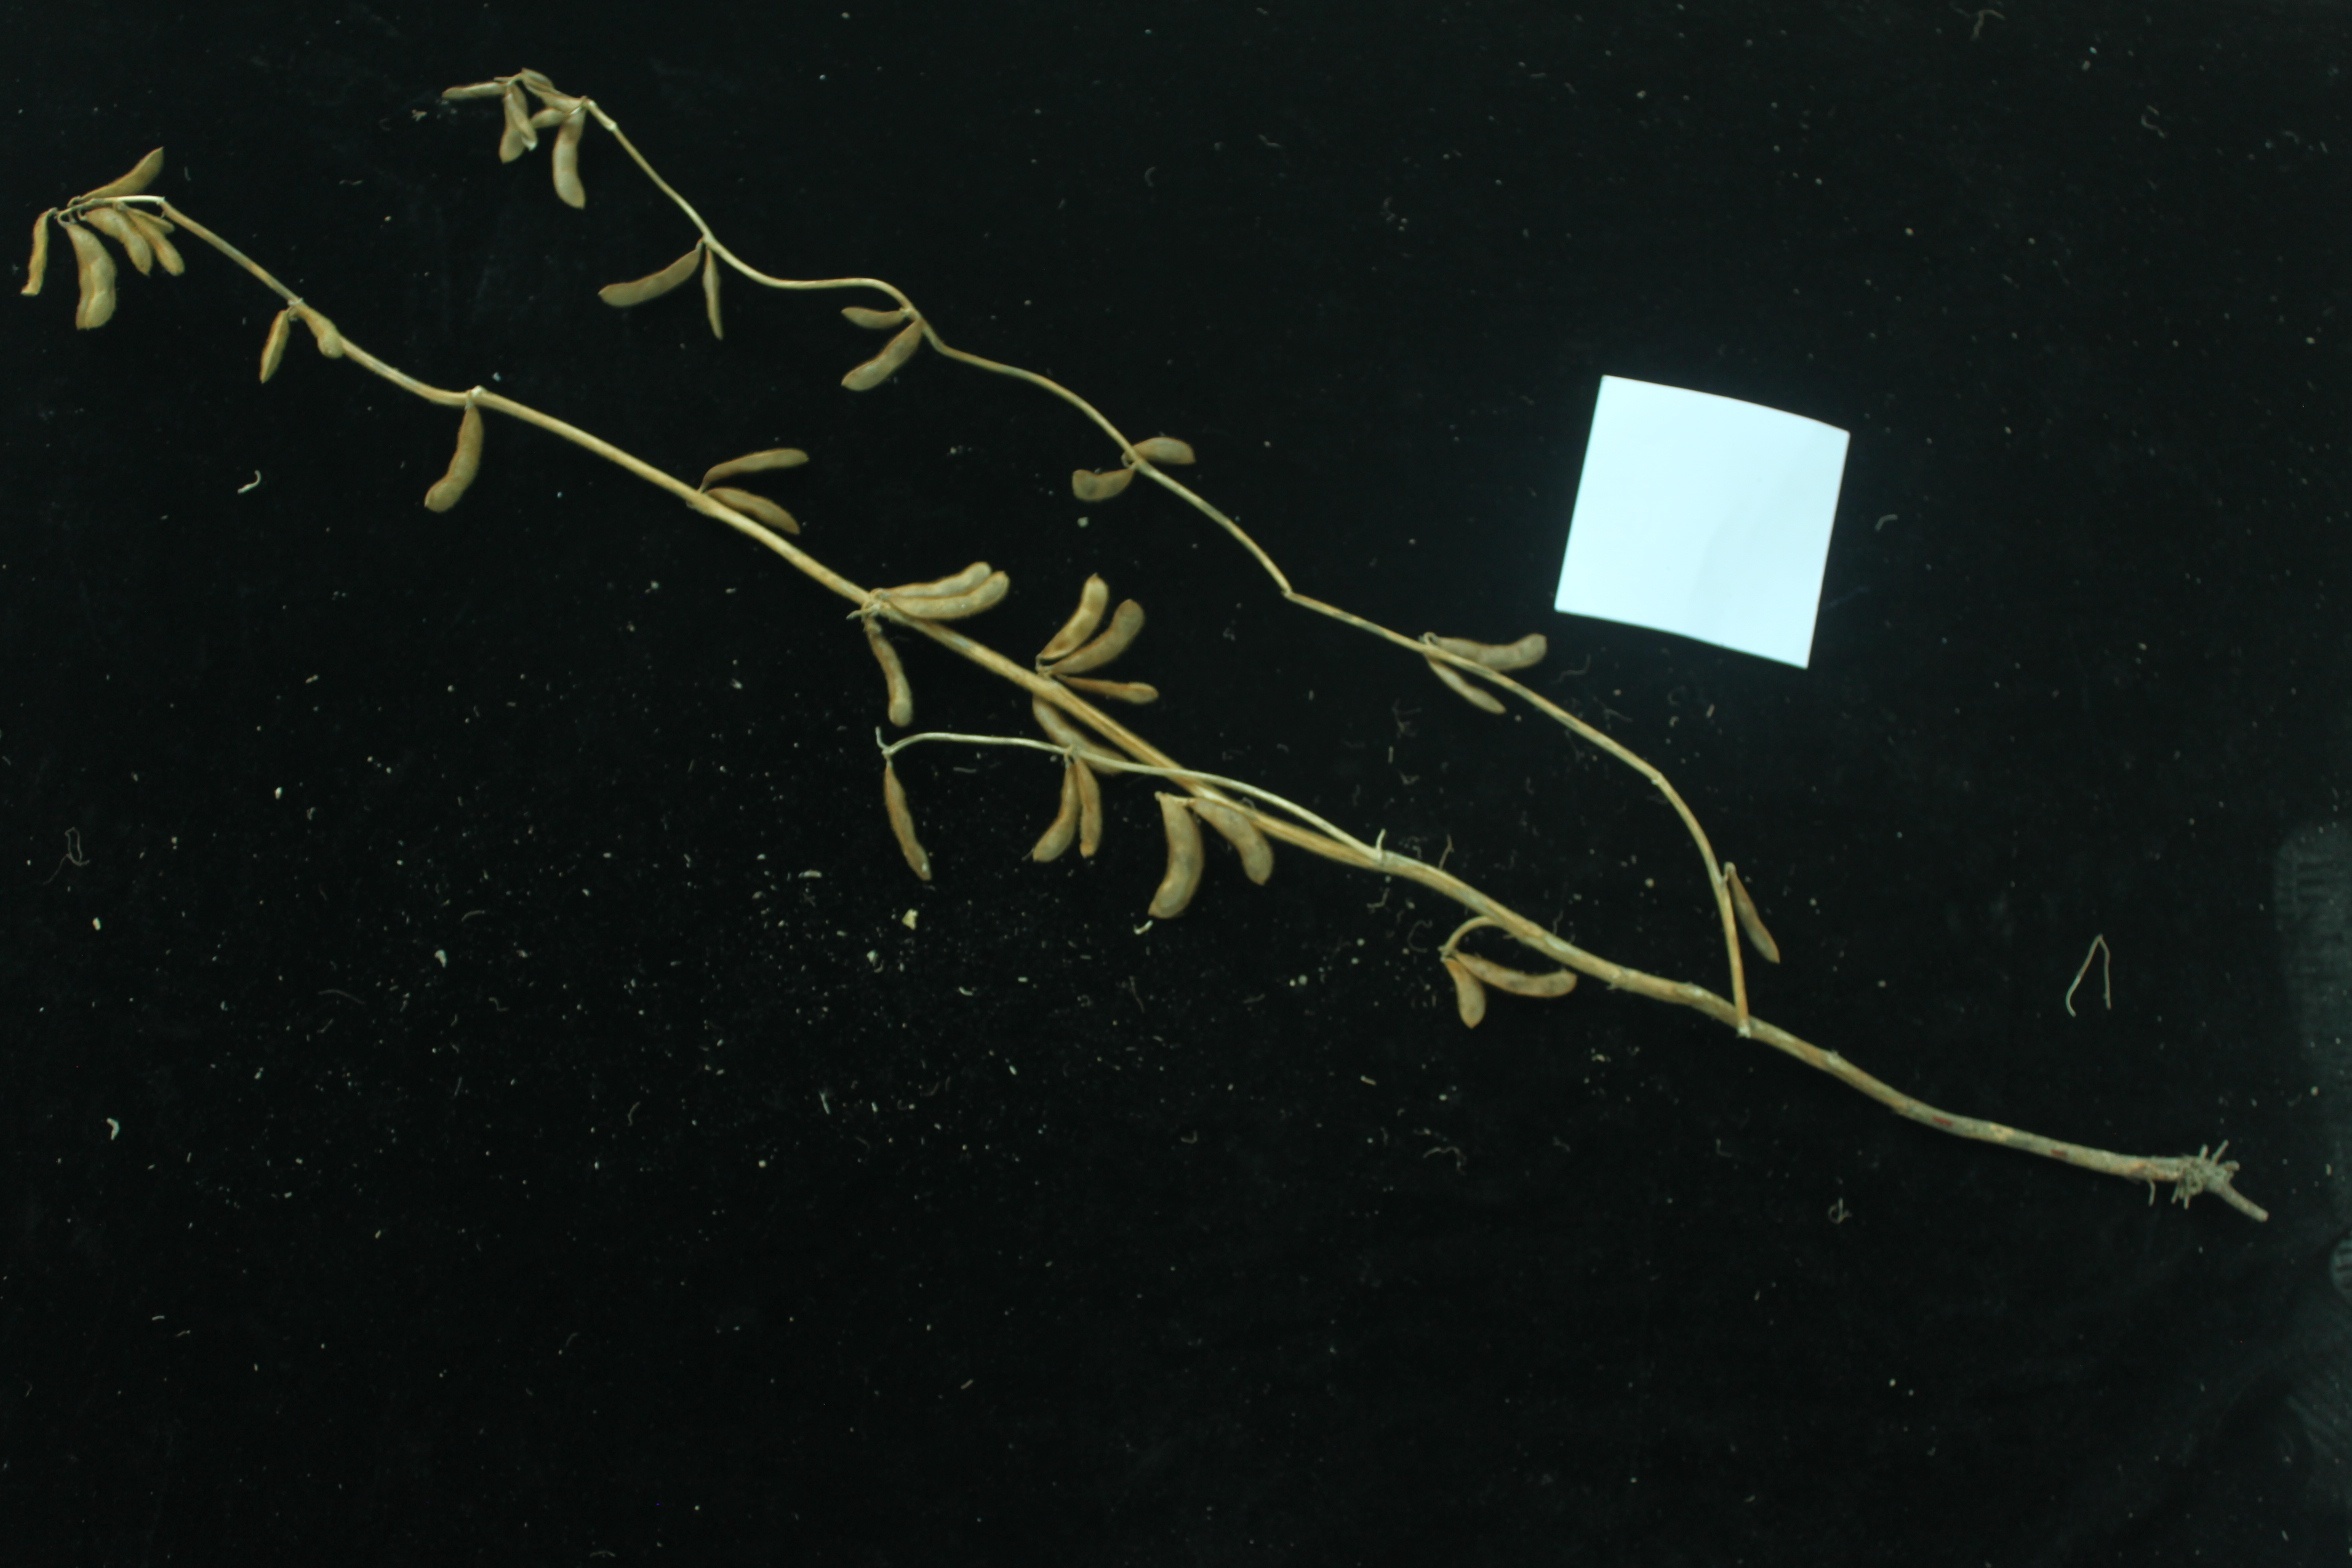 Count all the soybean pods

39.